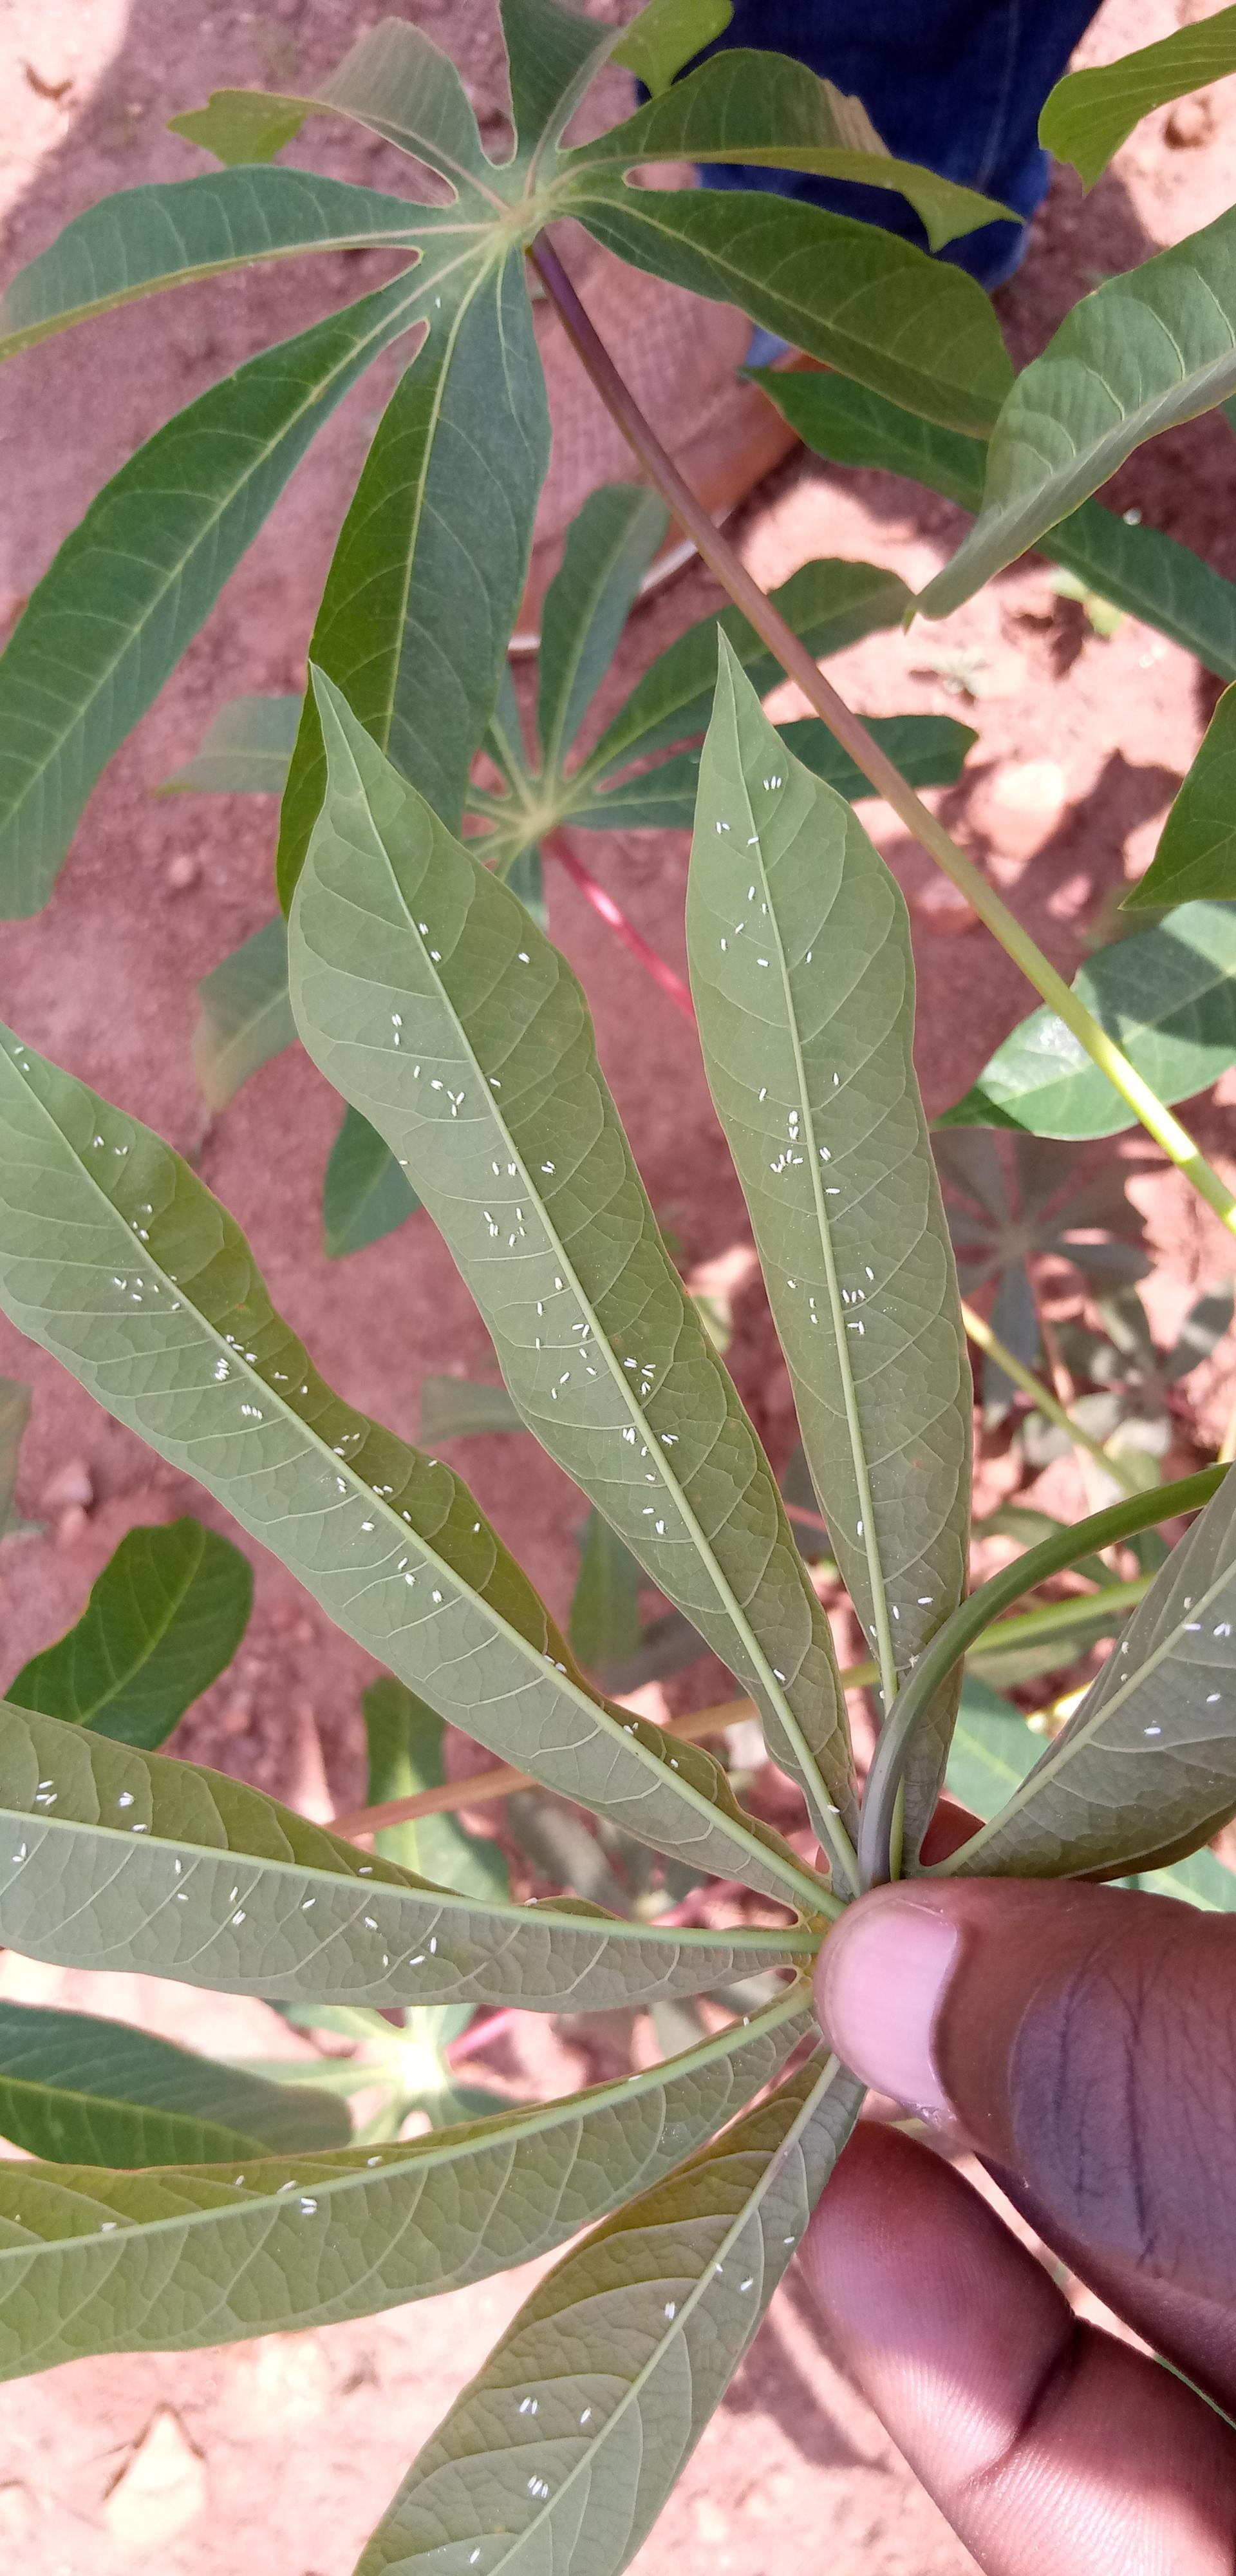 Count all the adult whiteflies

200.